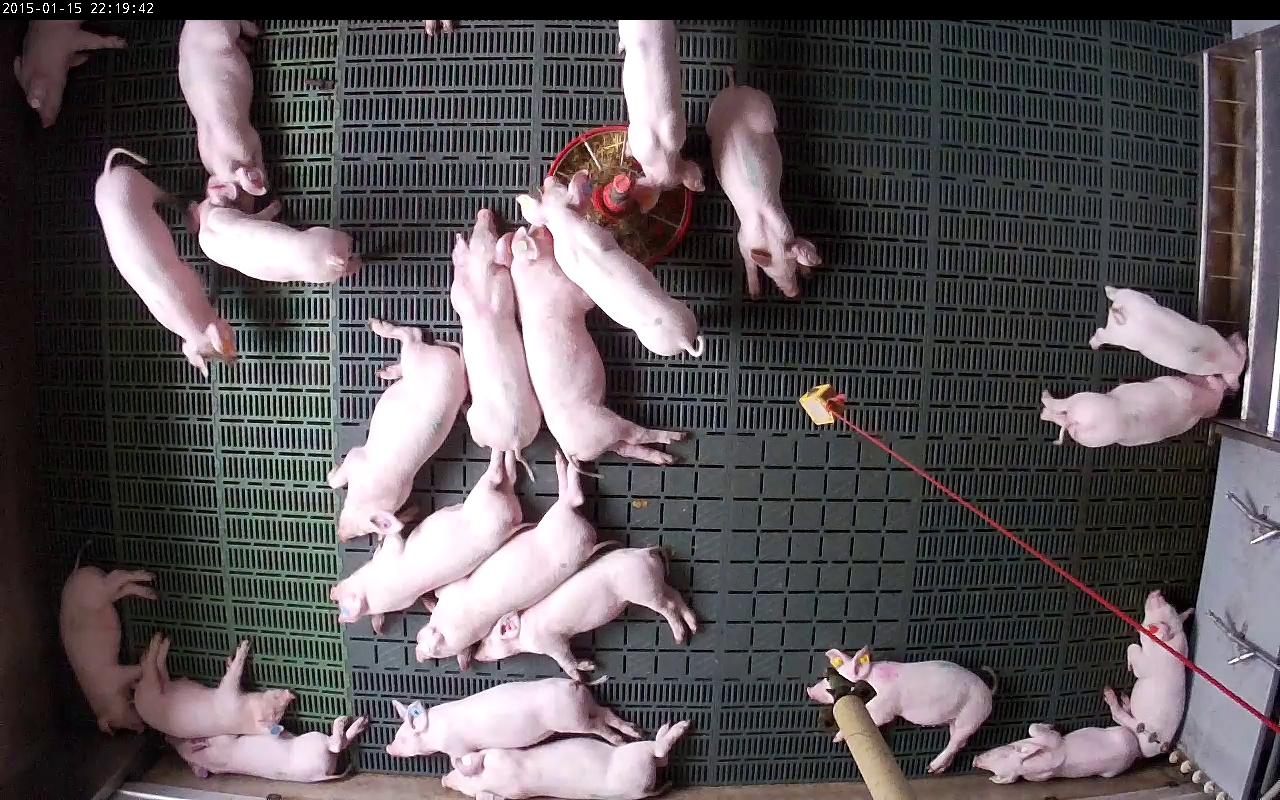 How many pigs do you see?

23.